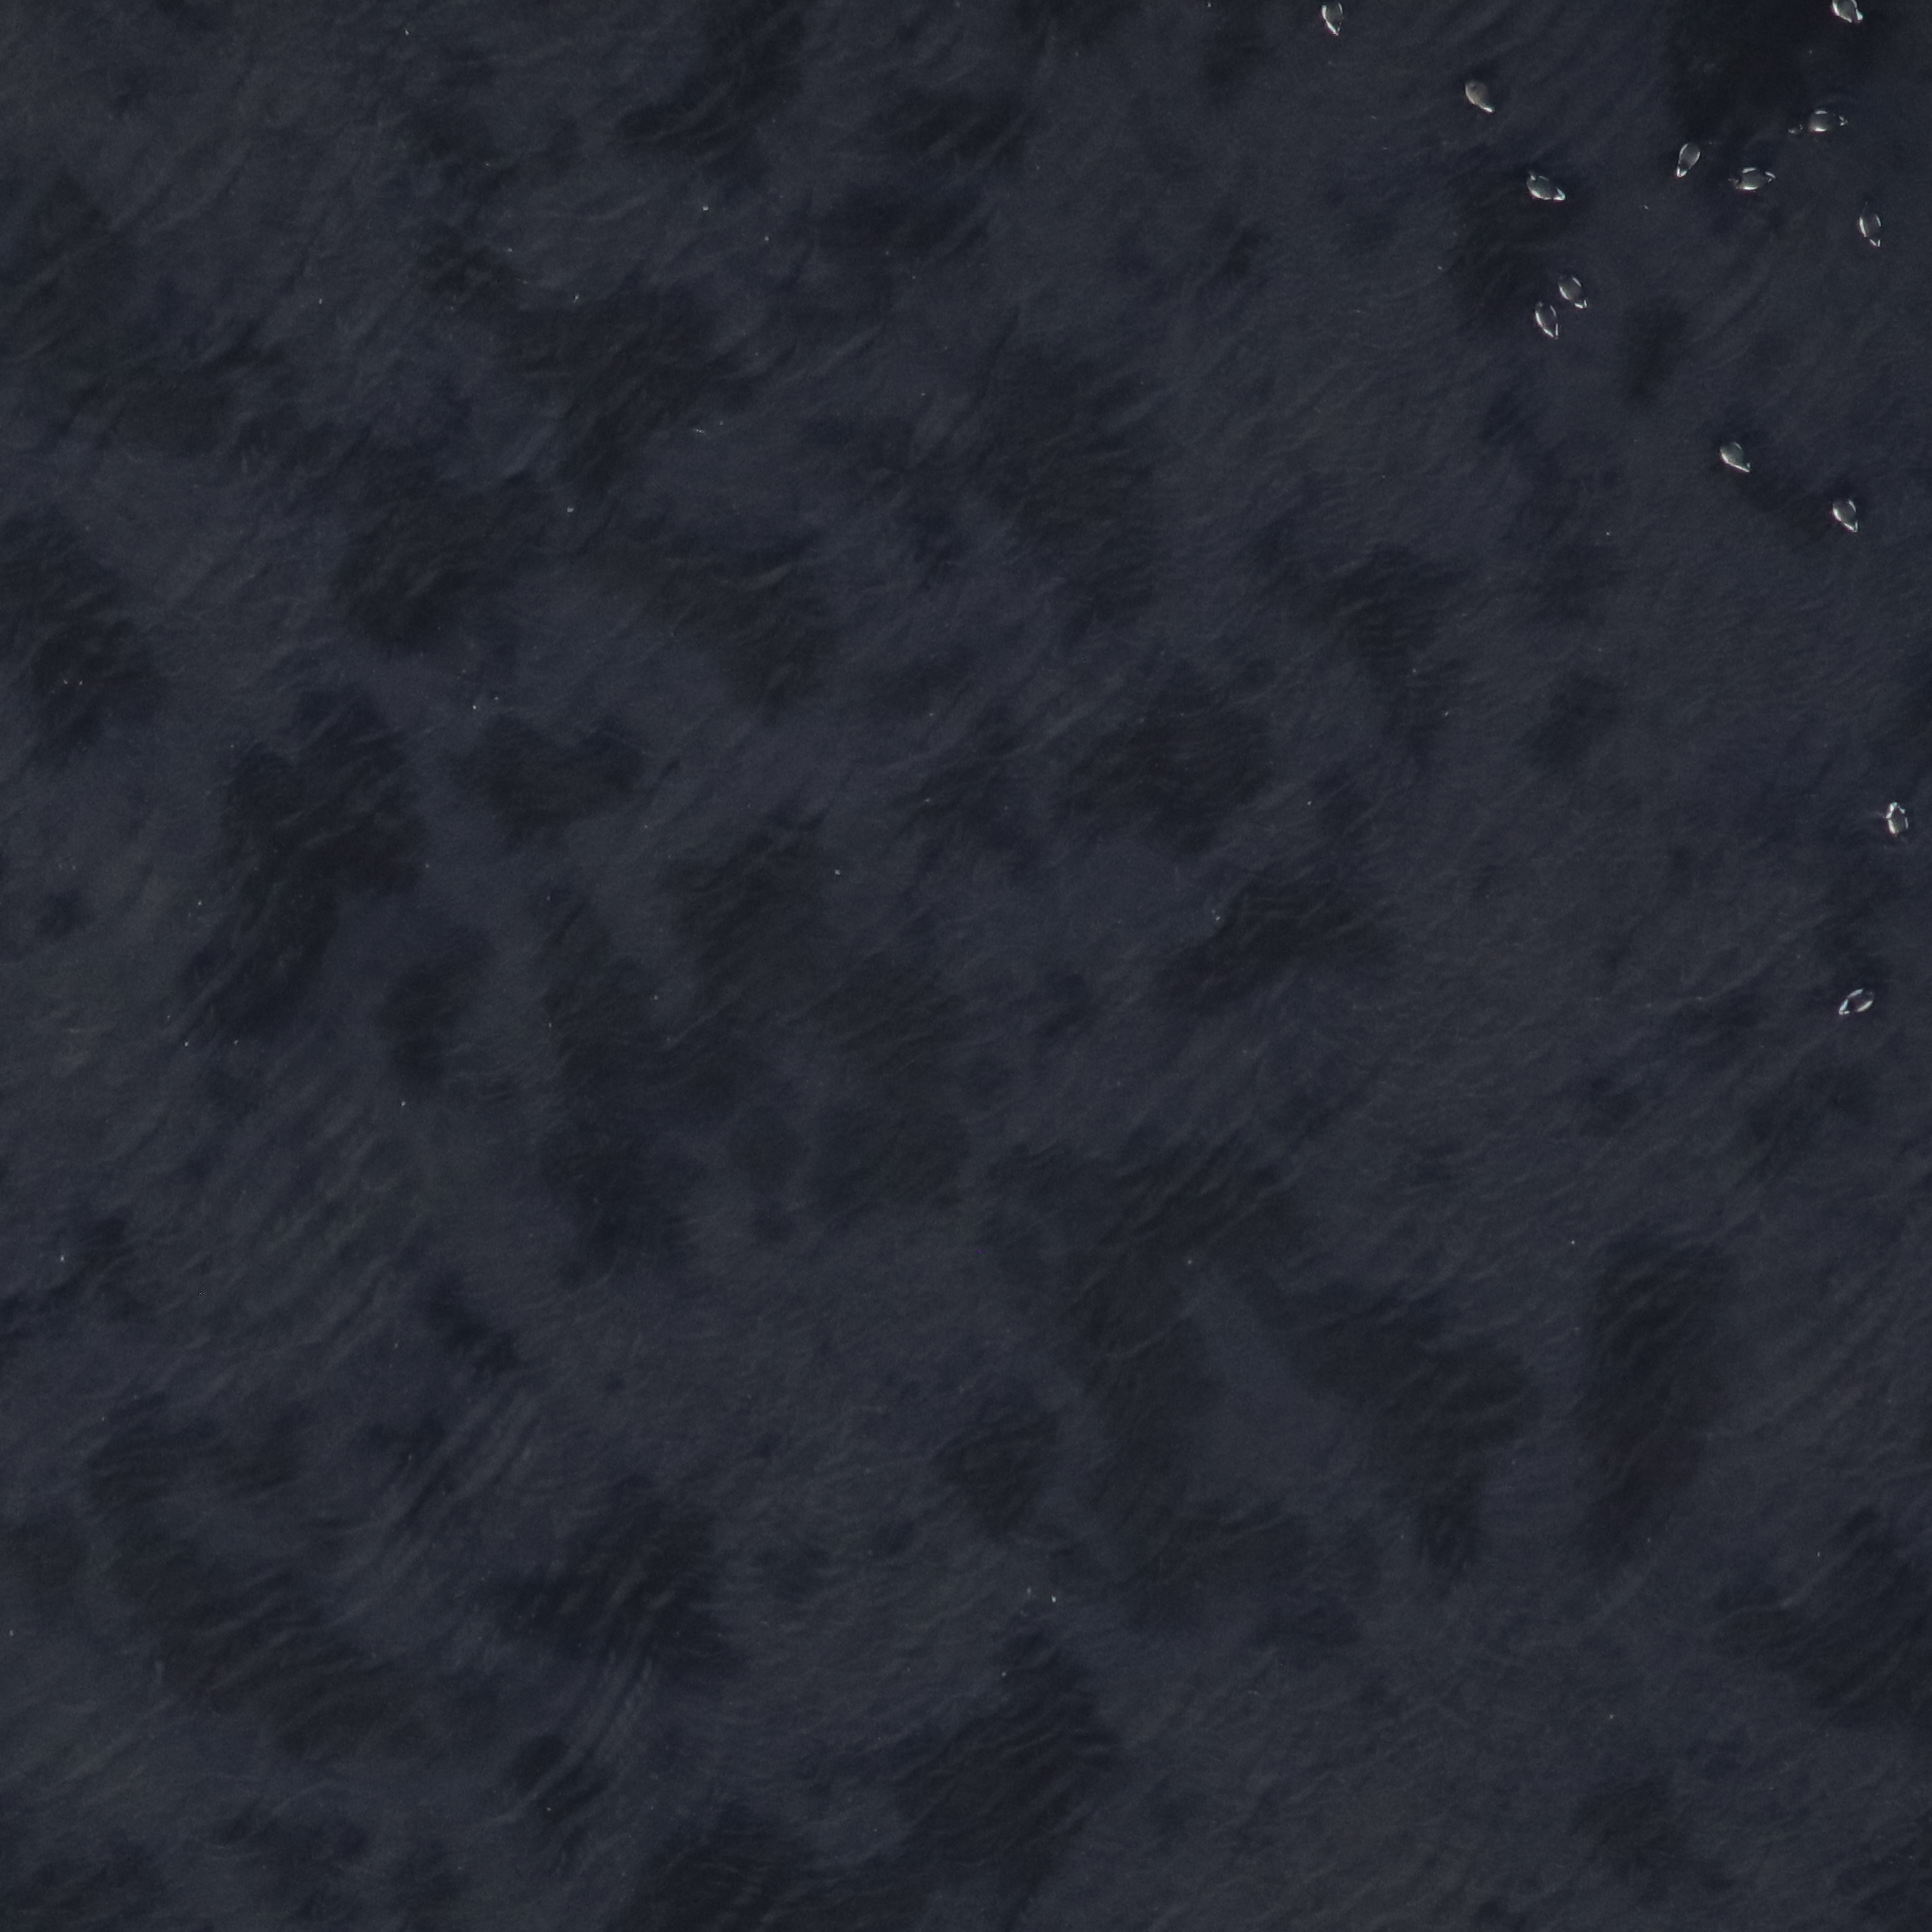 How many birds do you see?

14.